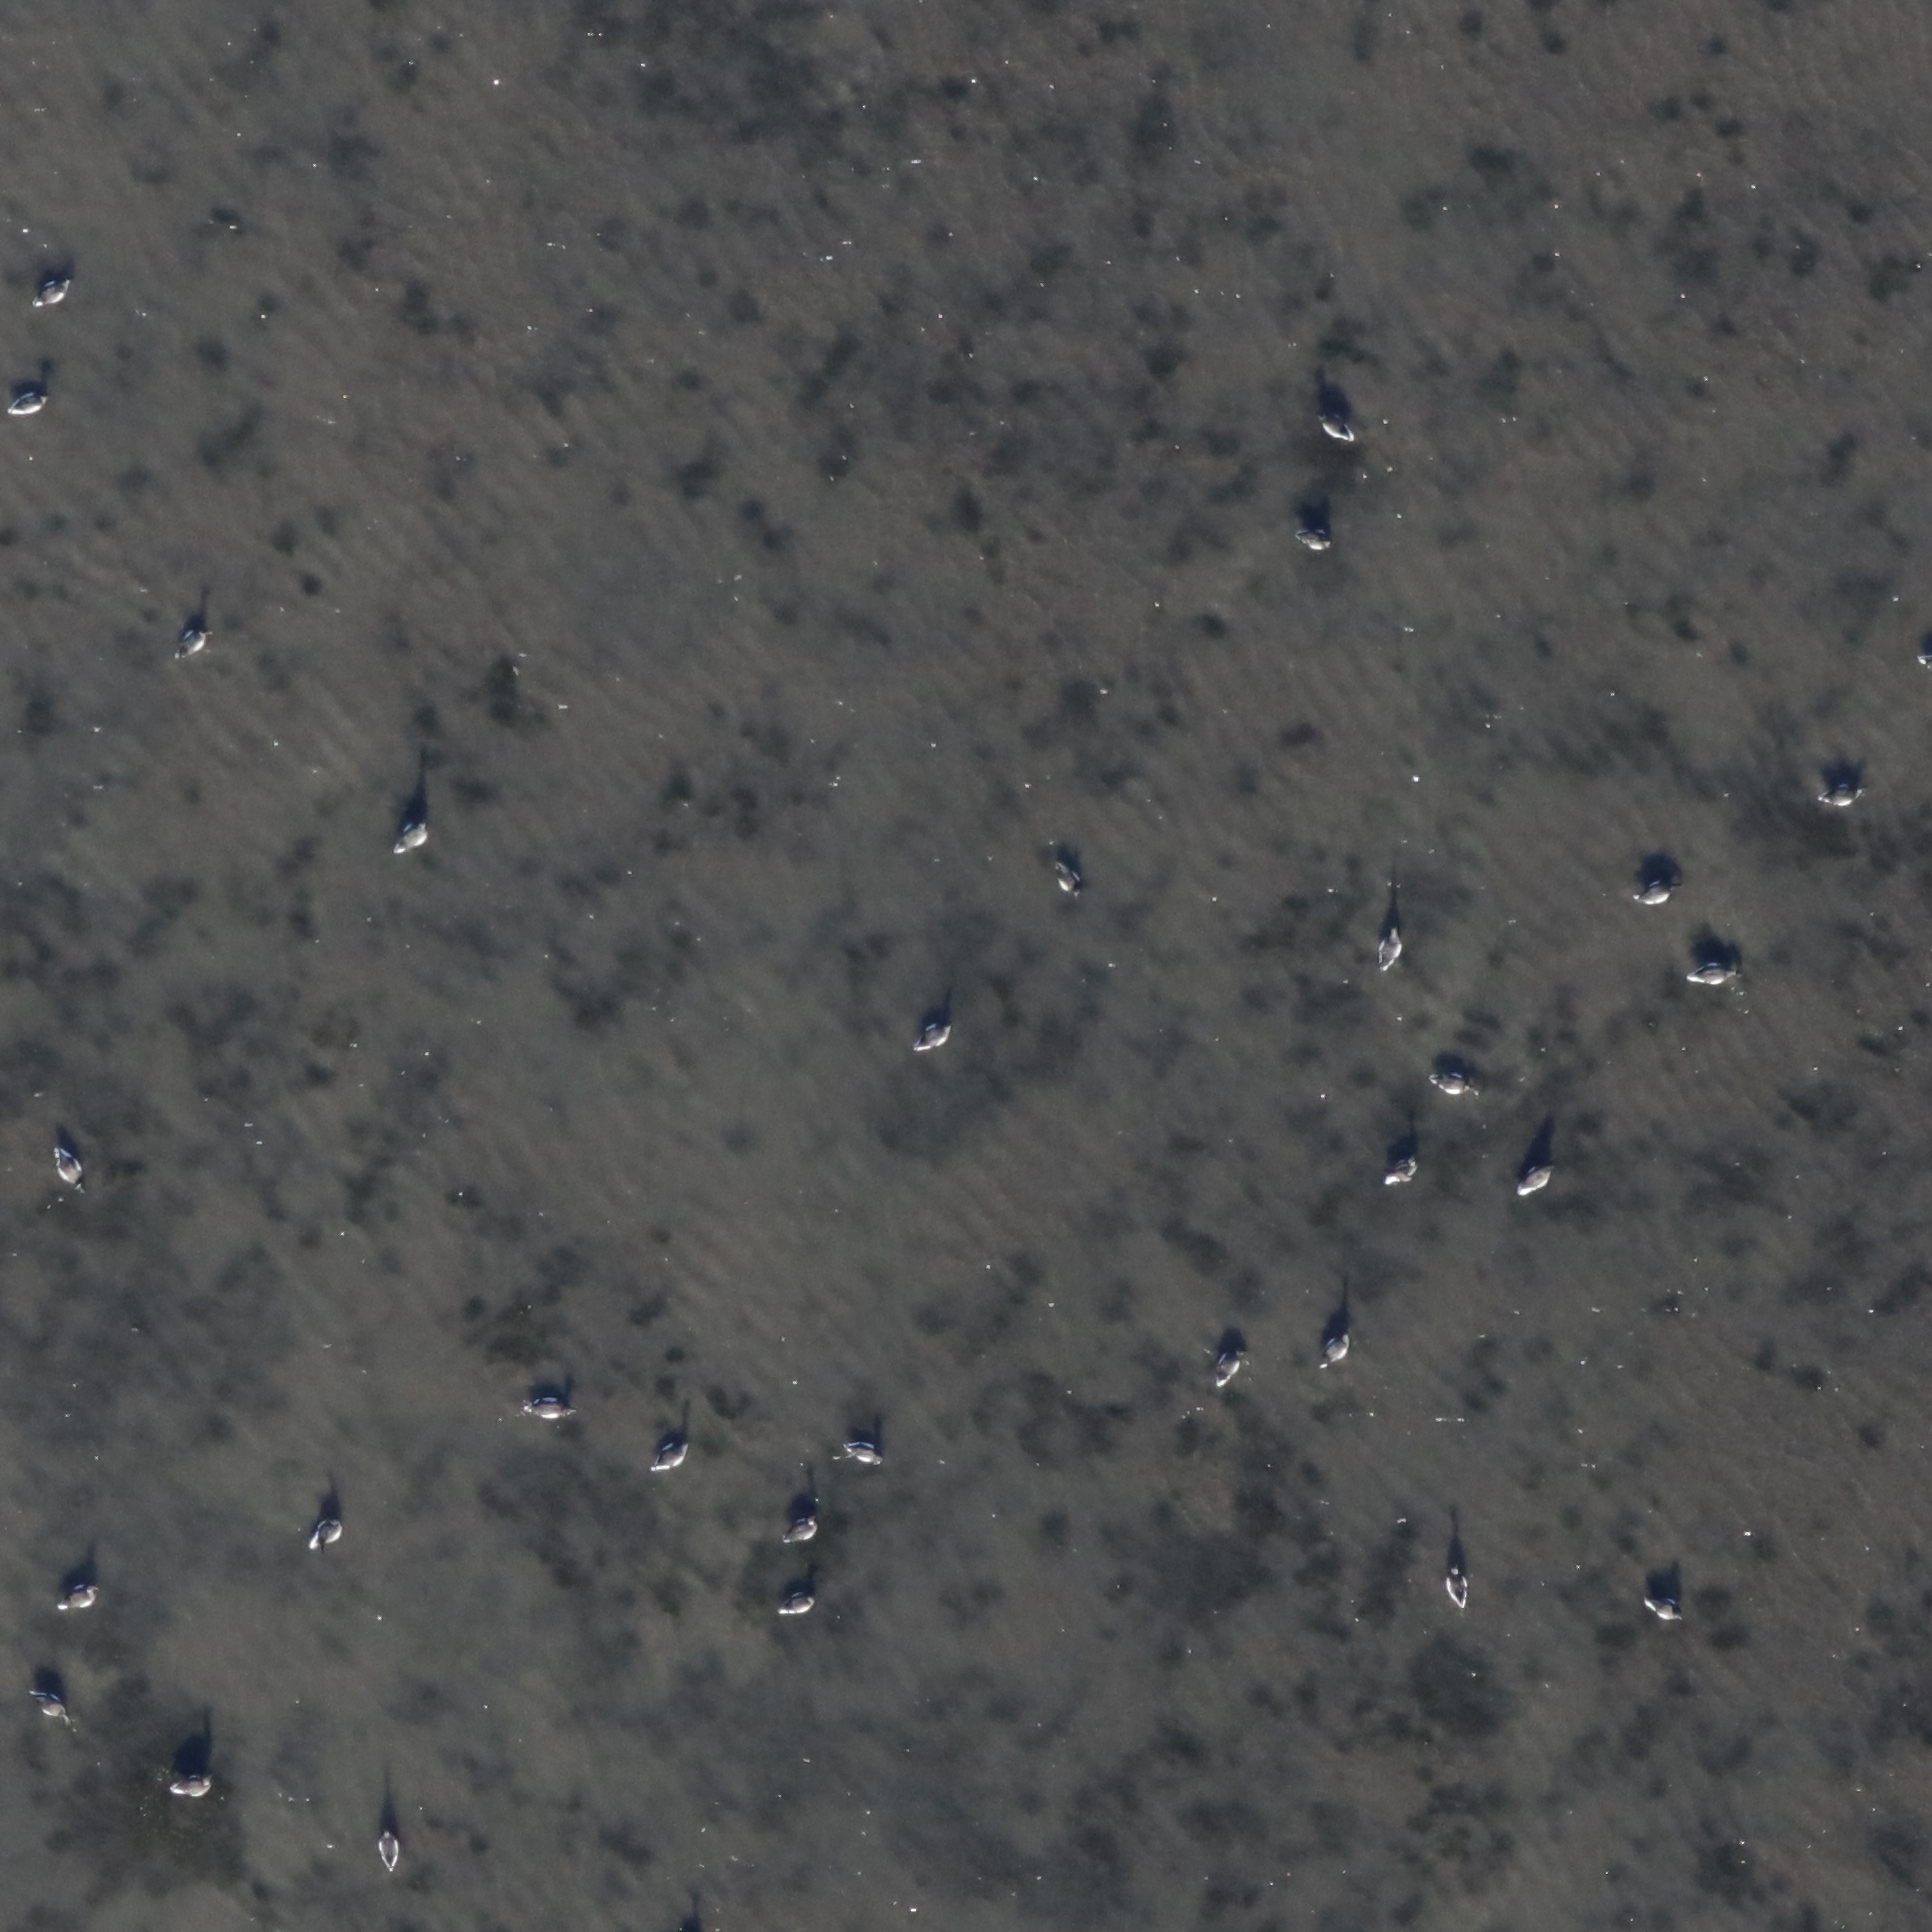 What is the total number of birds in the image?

30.